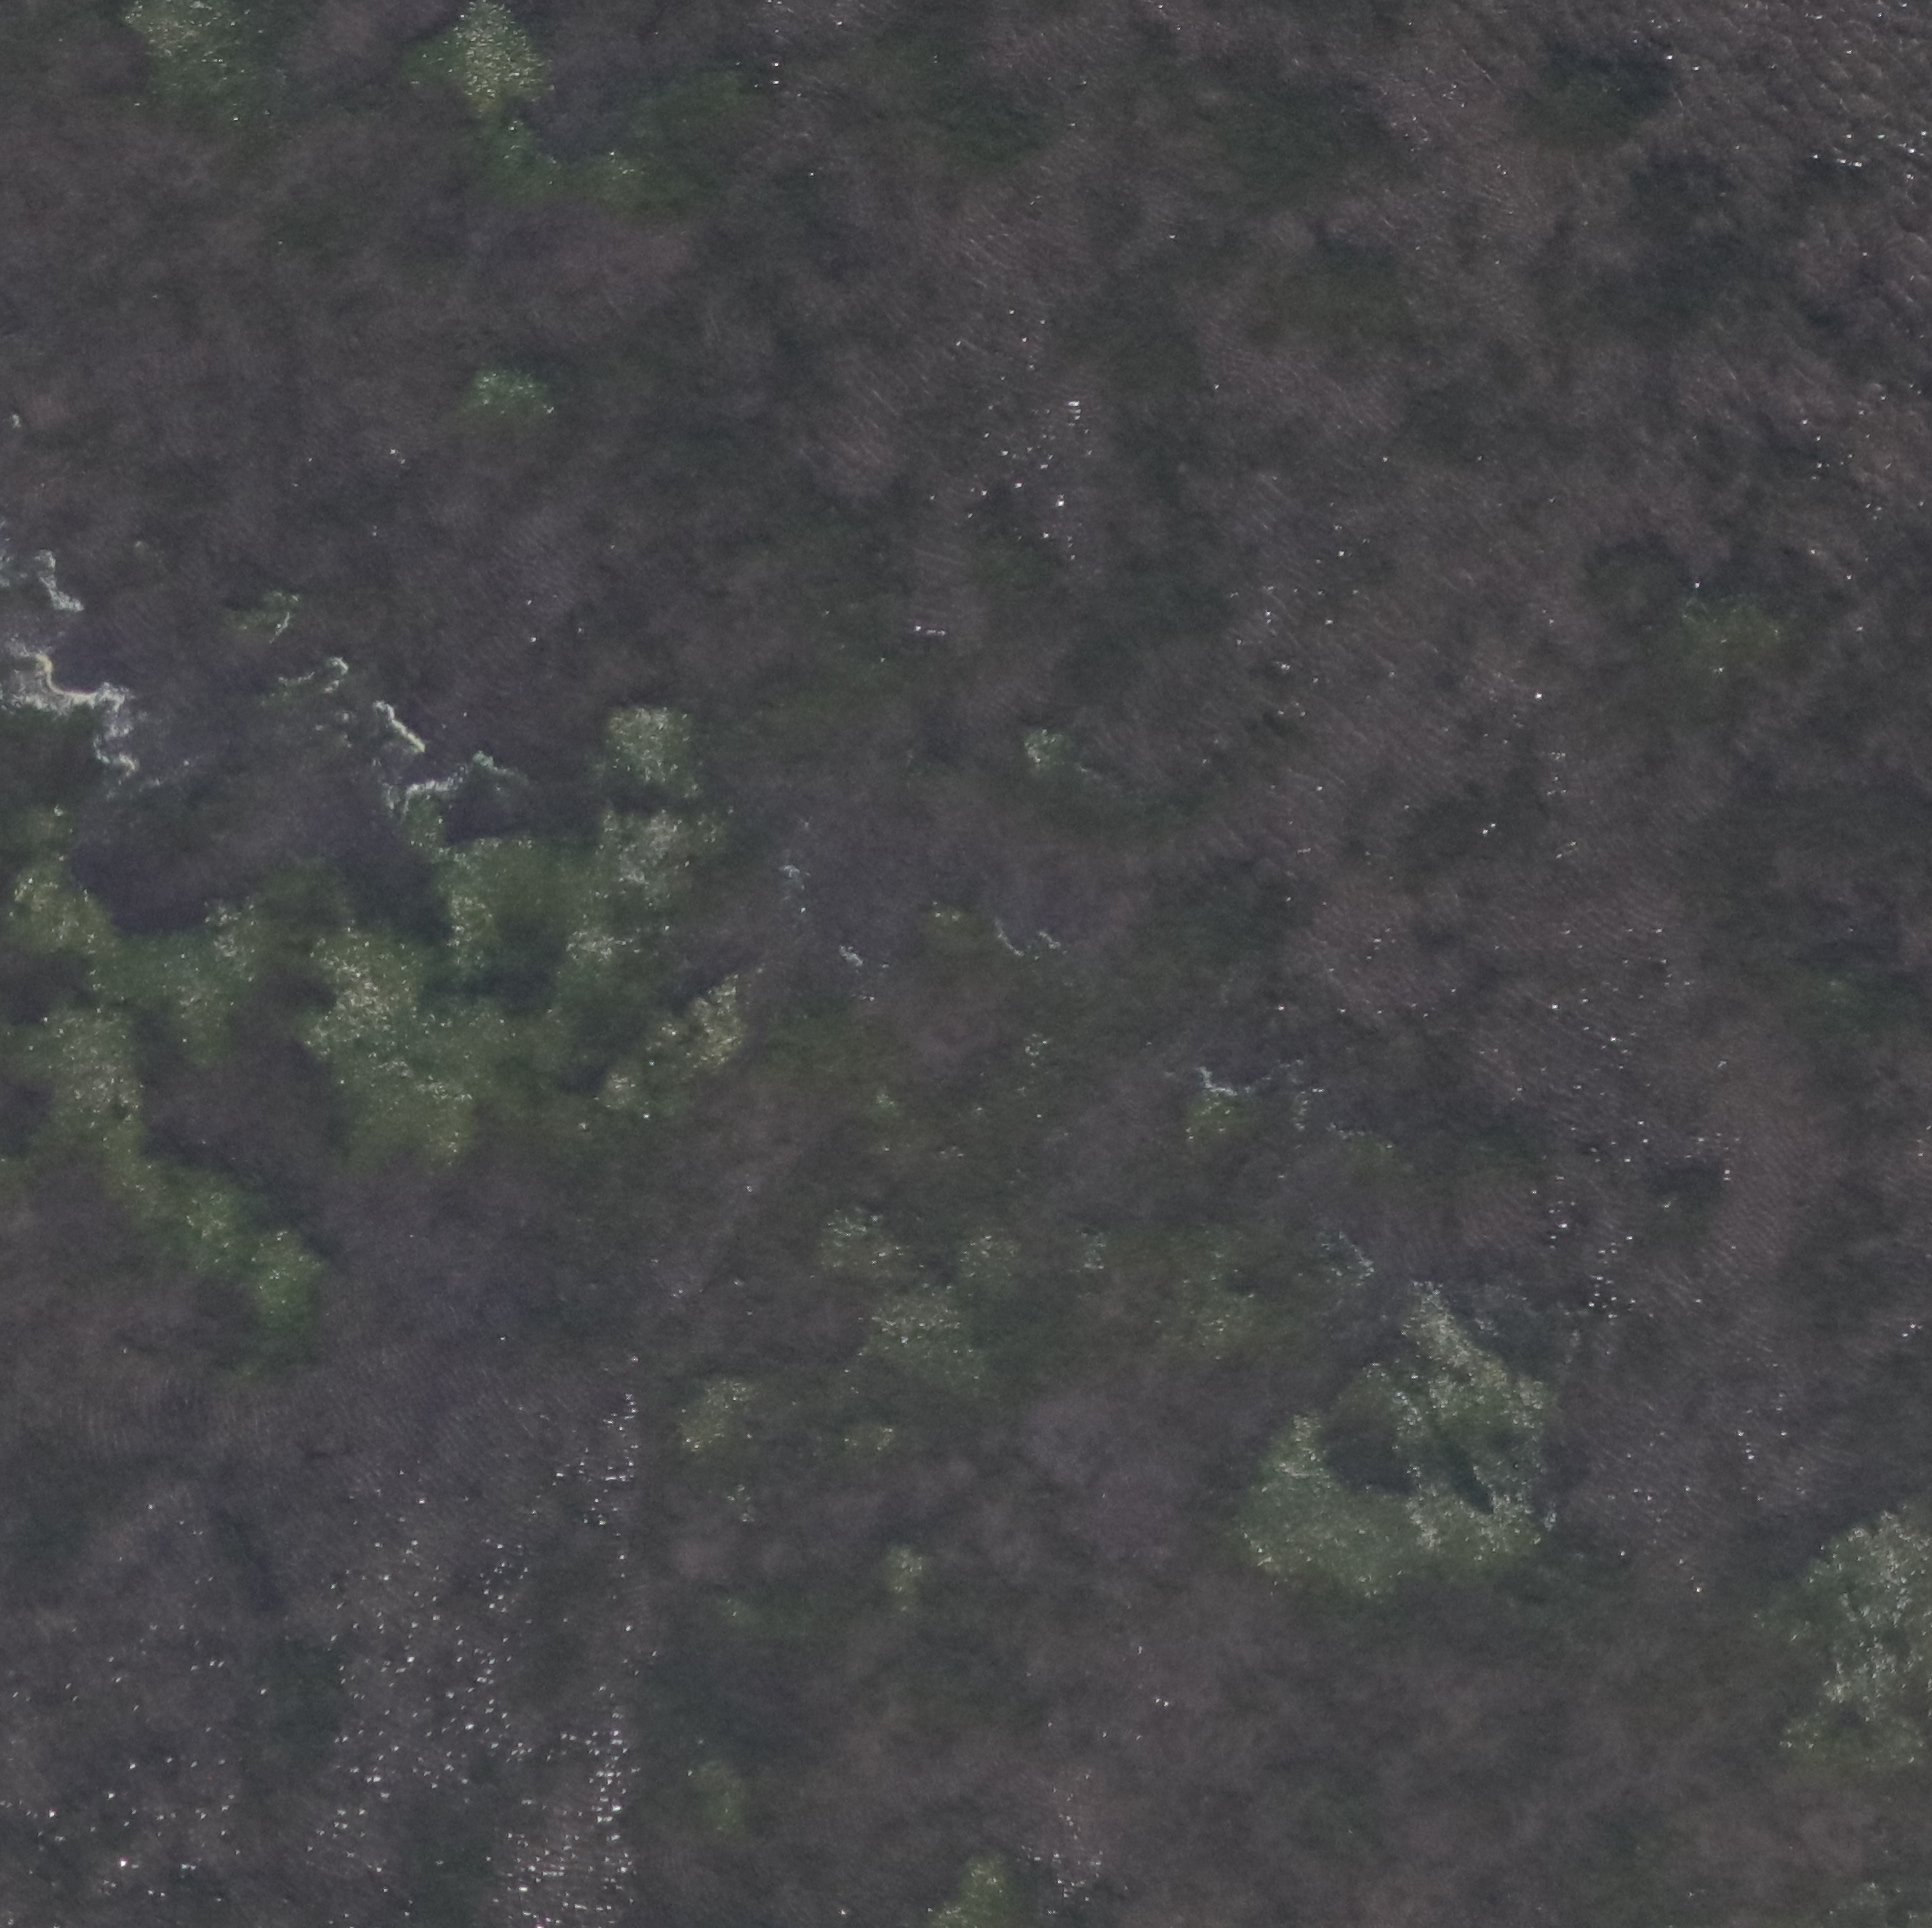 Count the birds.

0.